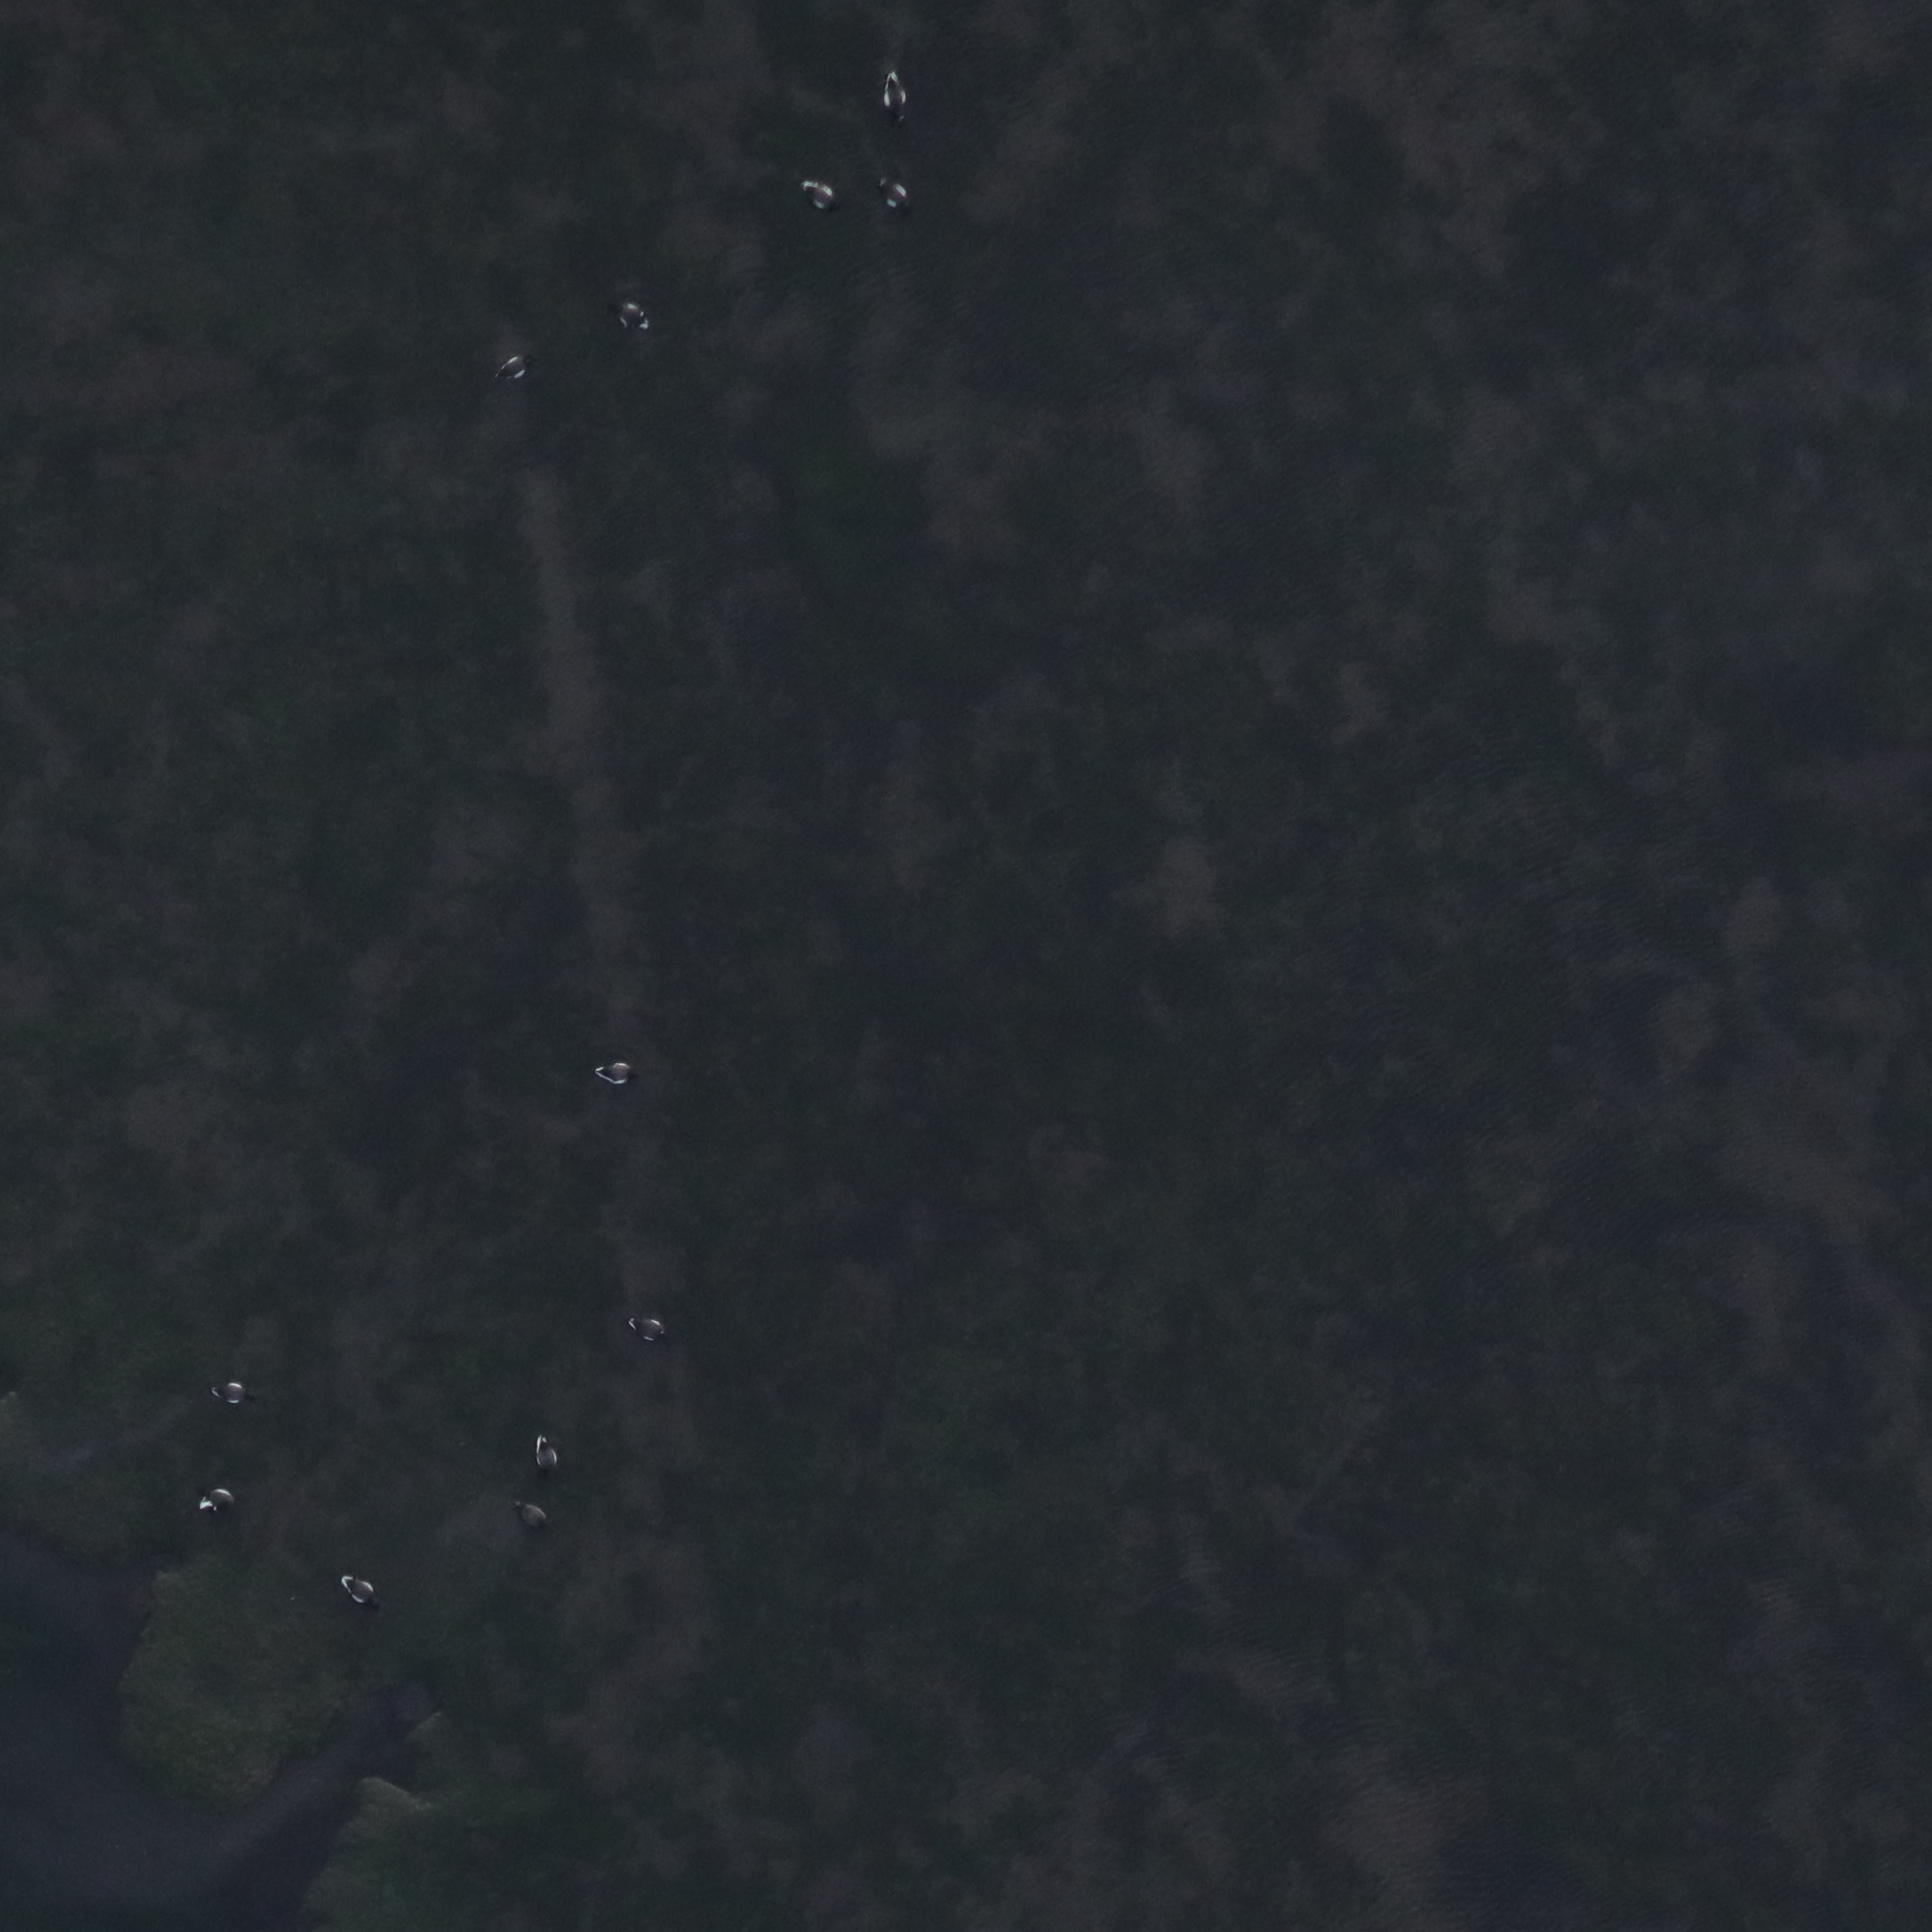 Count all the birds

12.